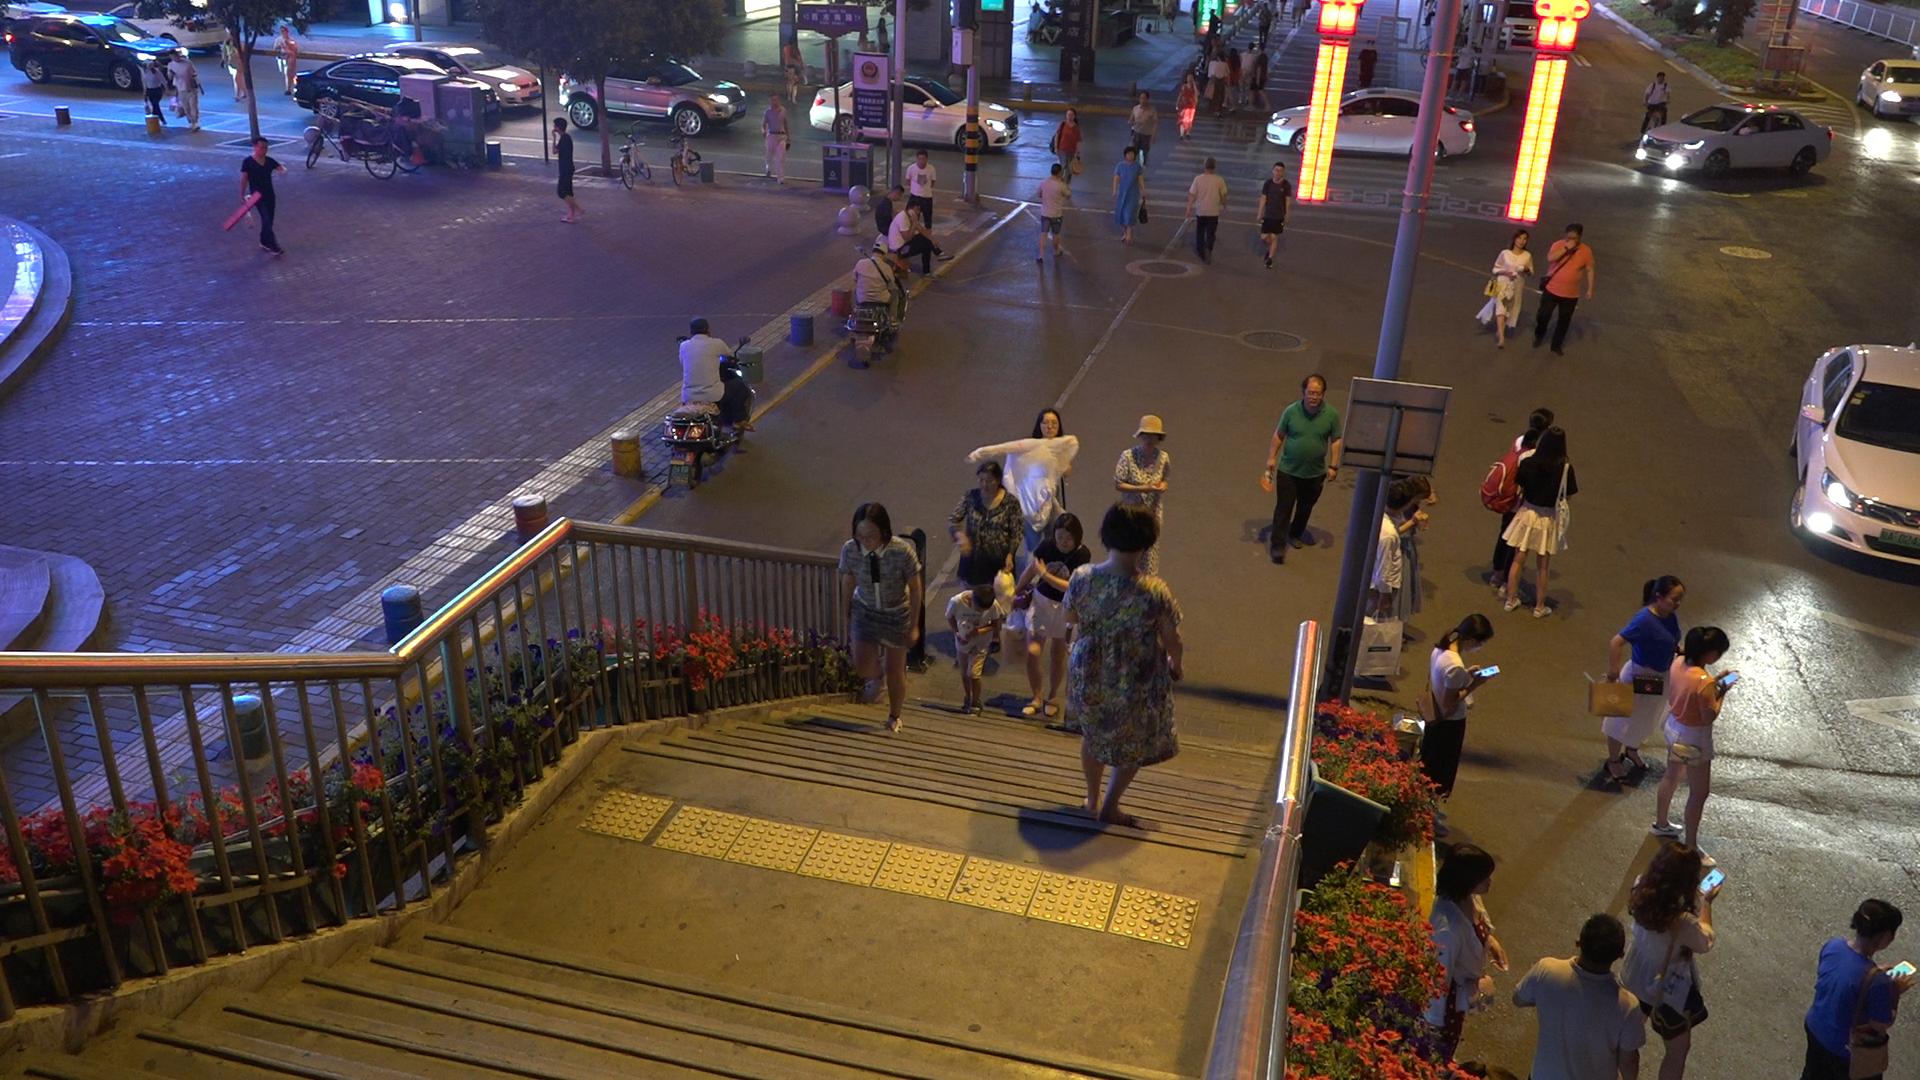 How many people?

48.